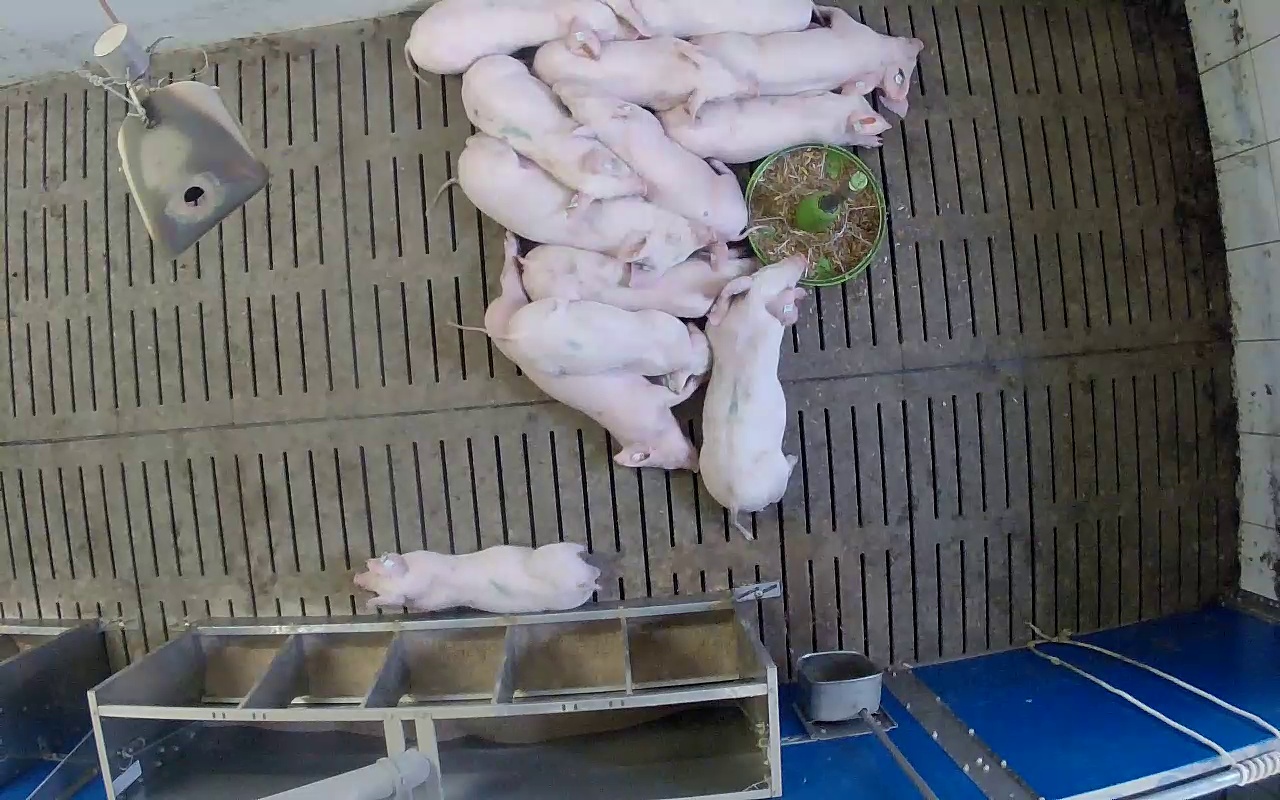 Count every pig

13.